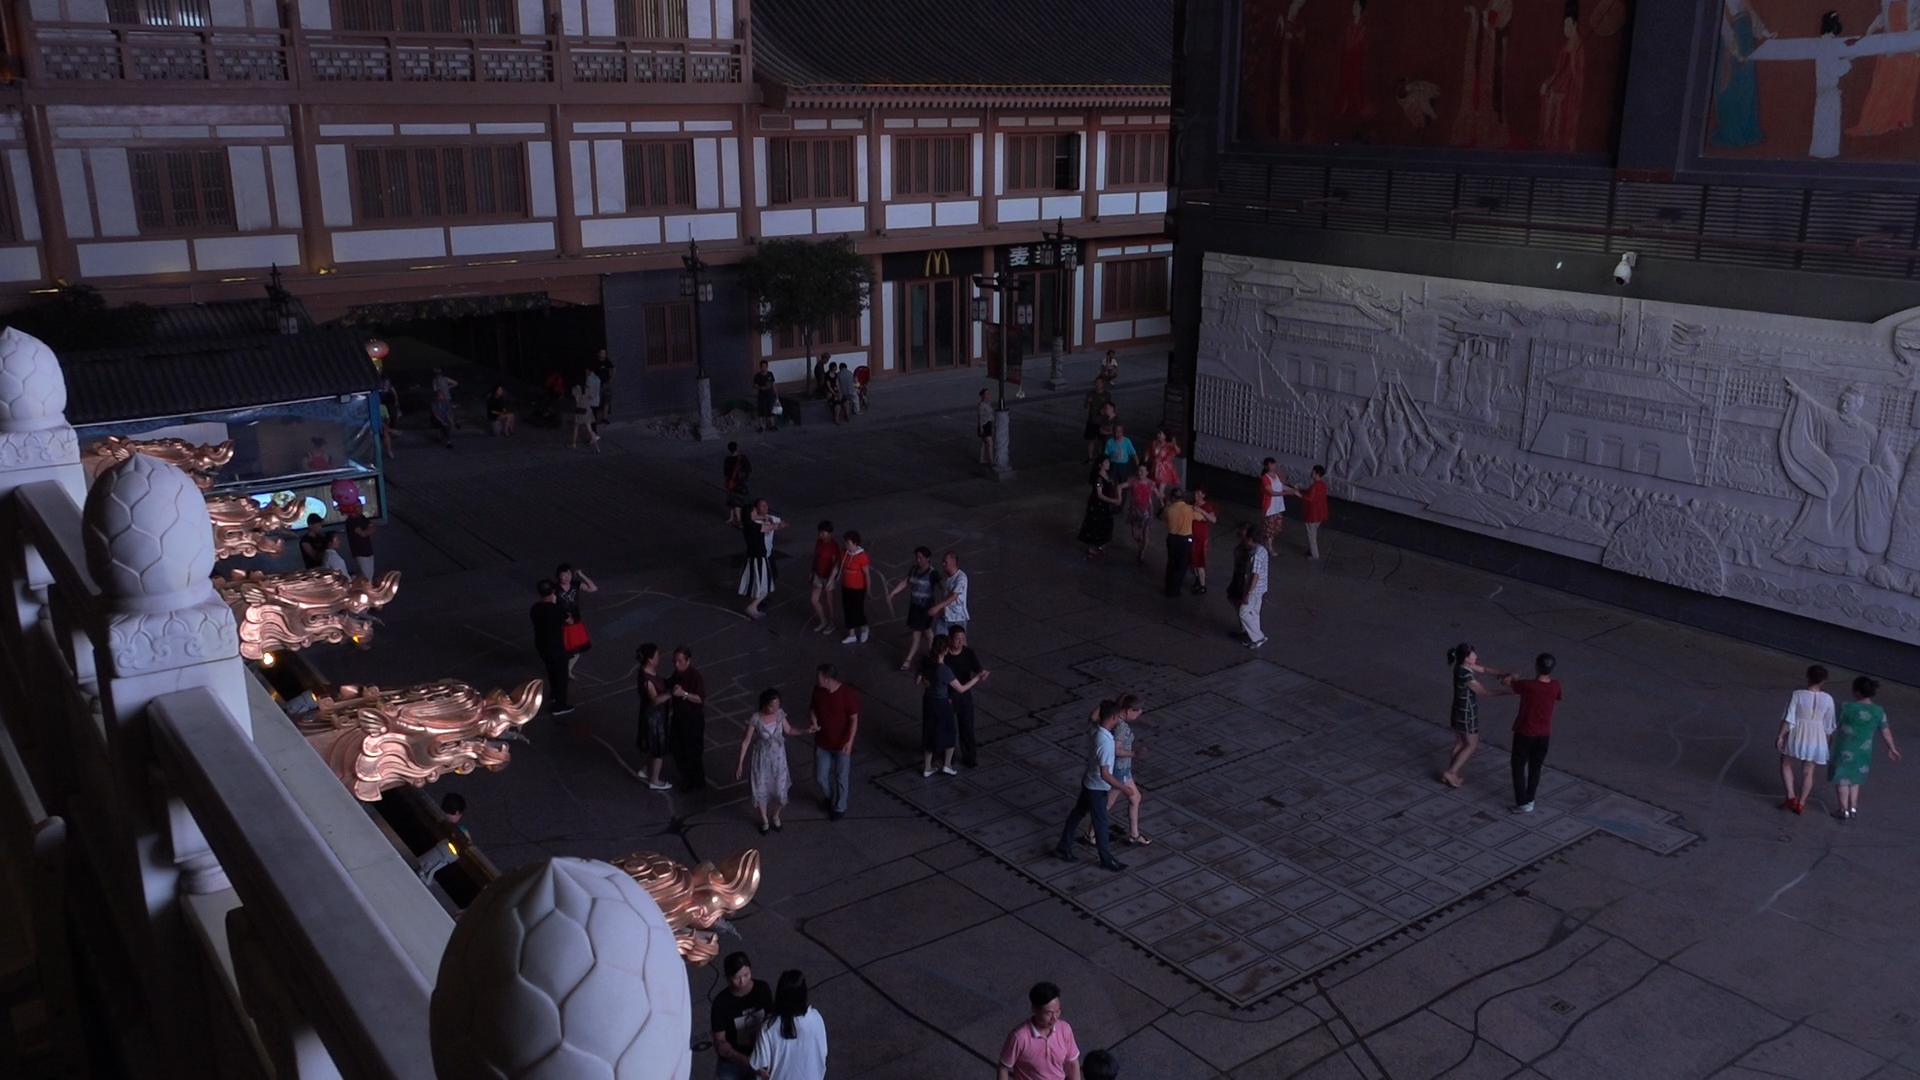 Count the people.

55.